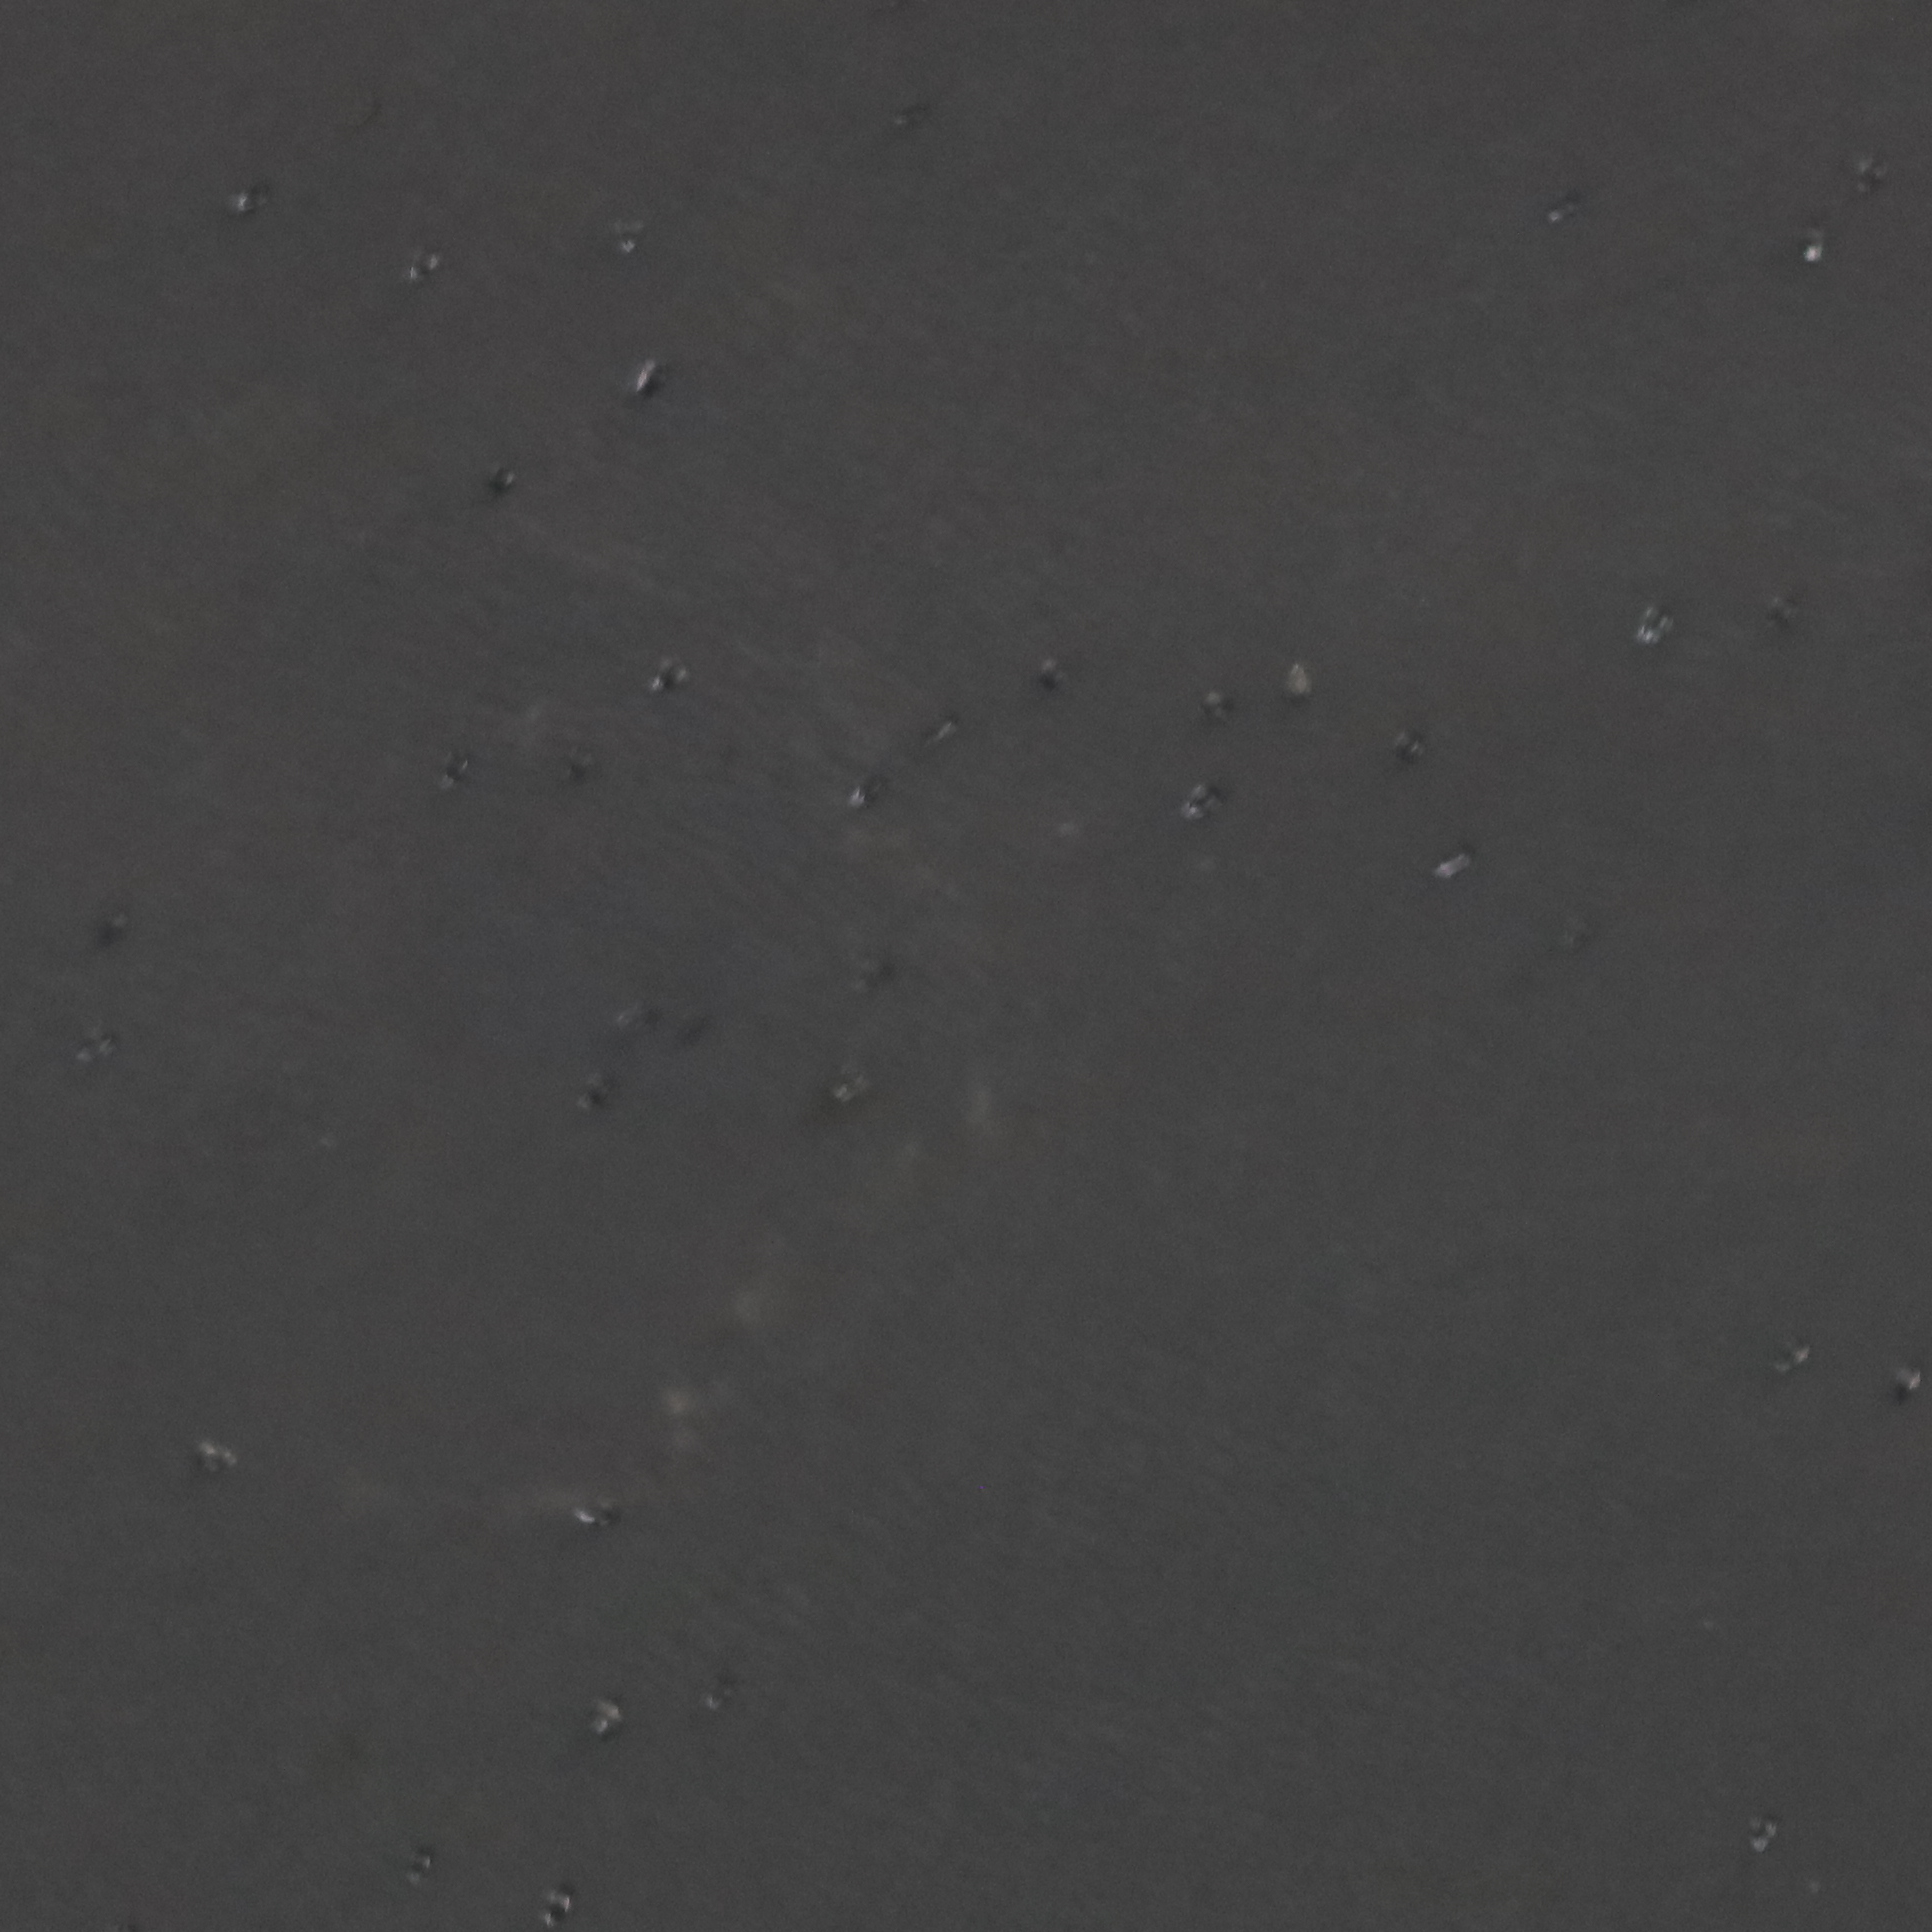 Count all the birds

38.